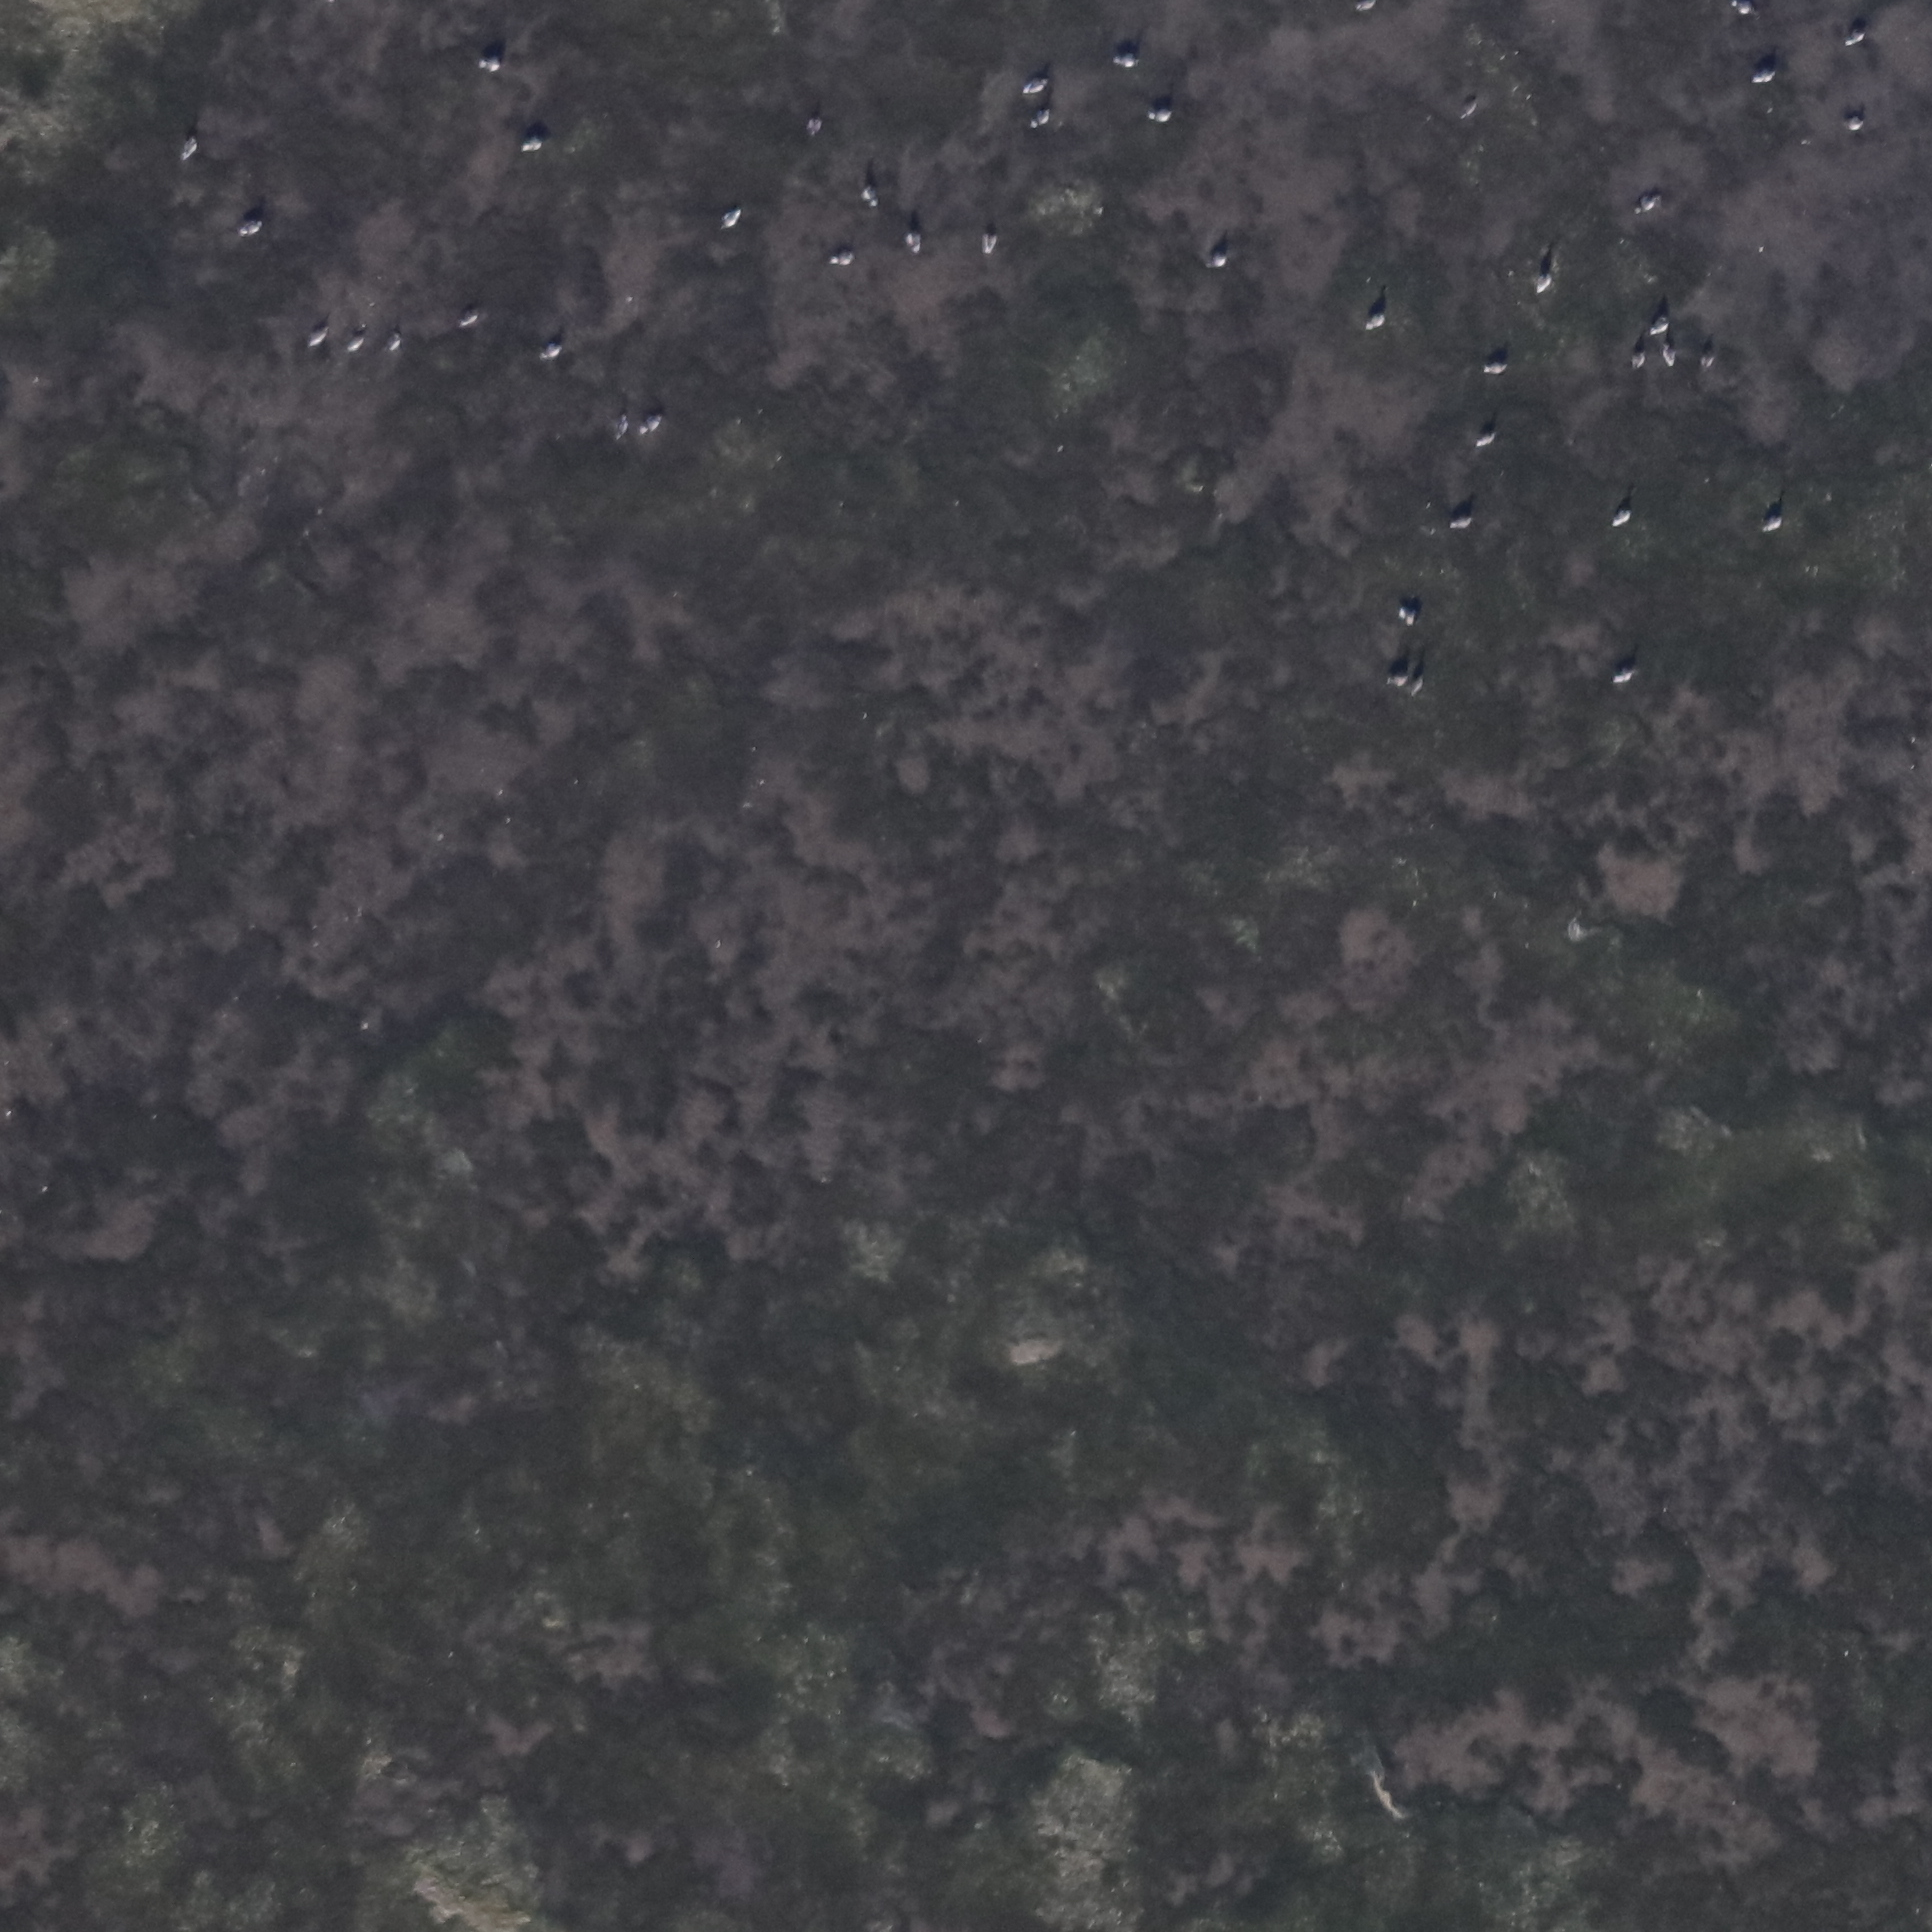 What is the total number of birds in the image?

43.